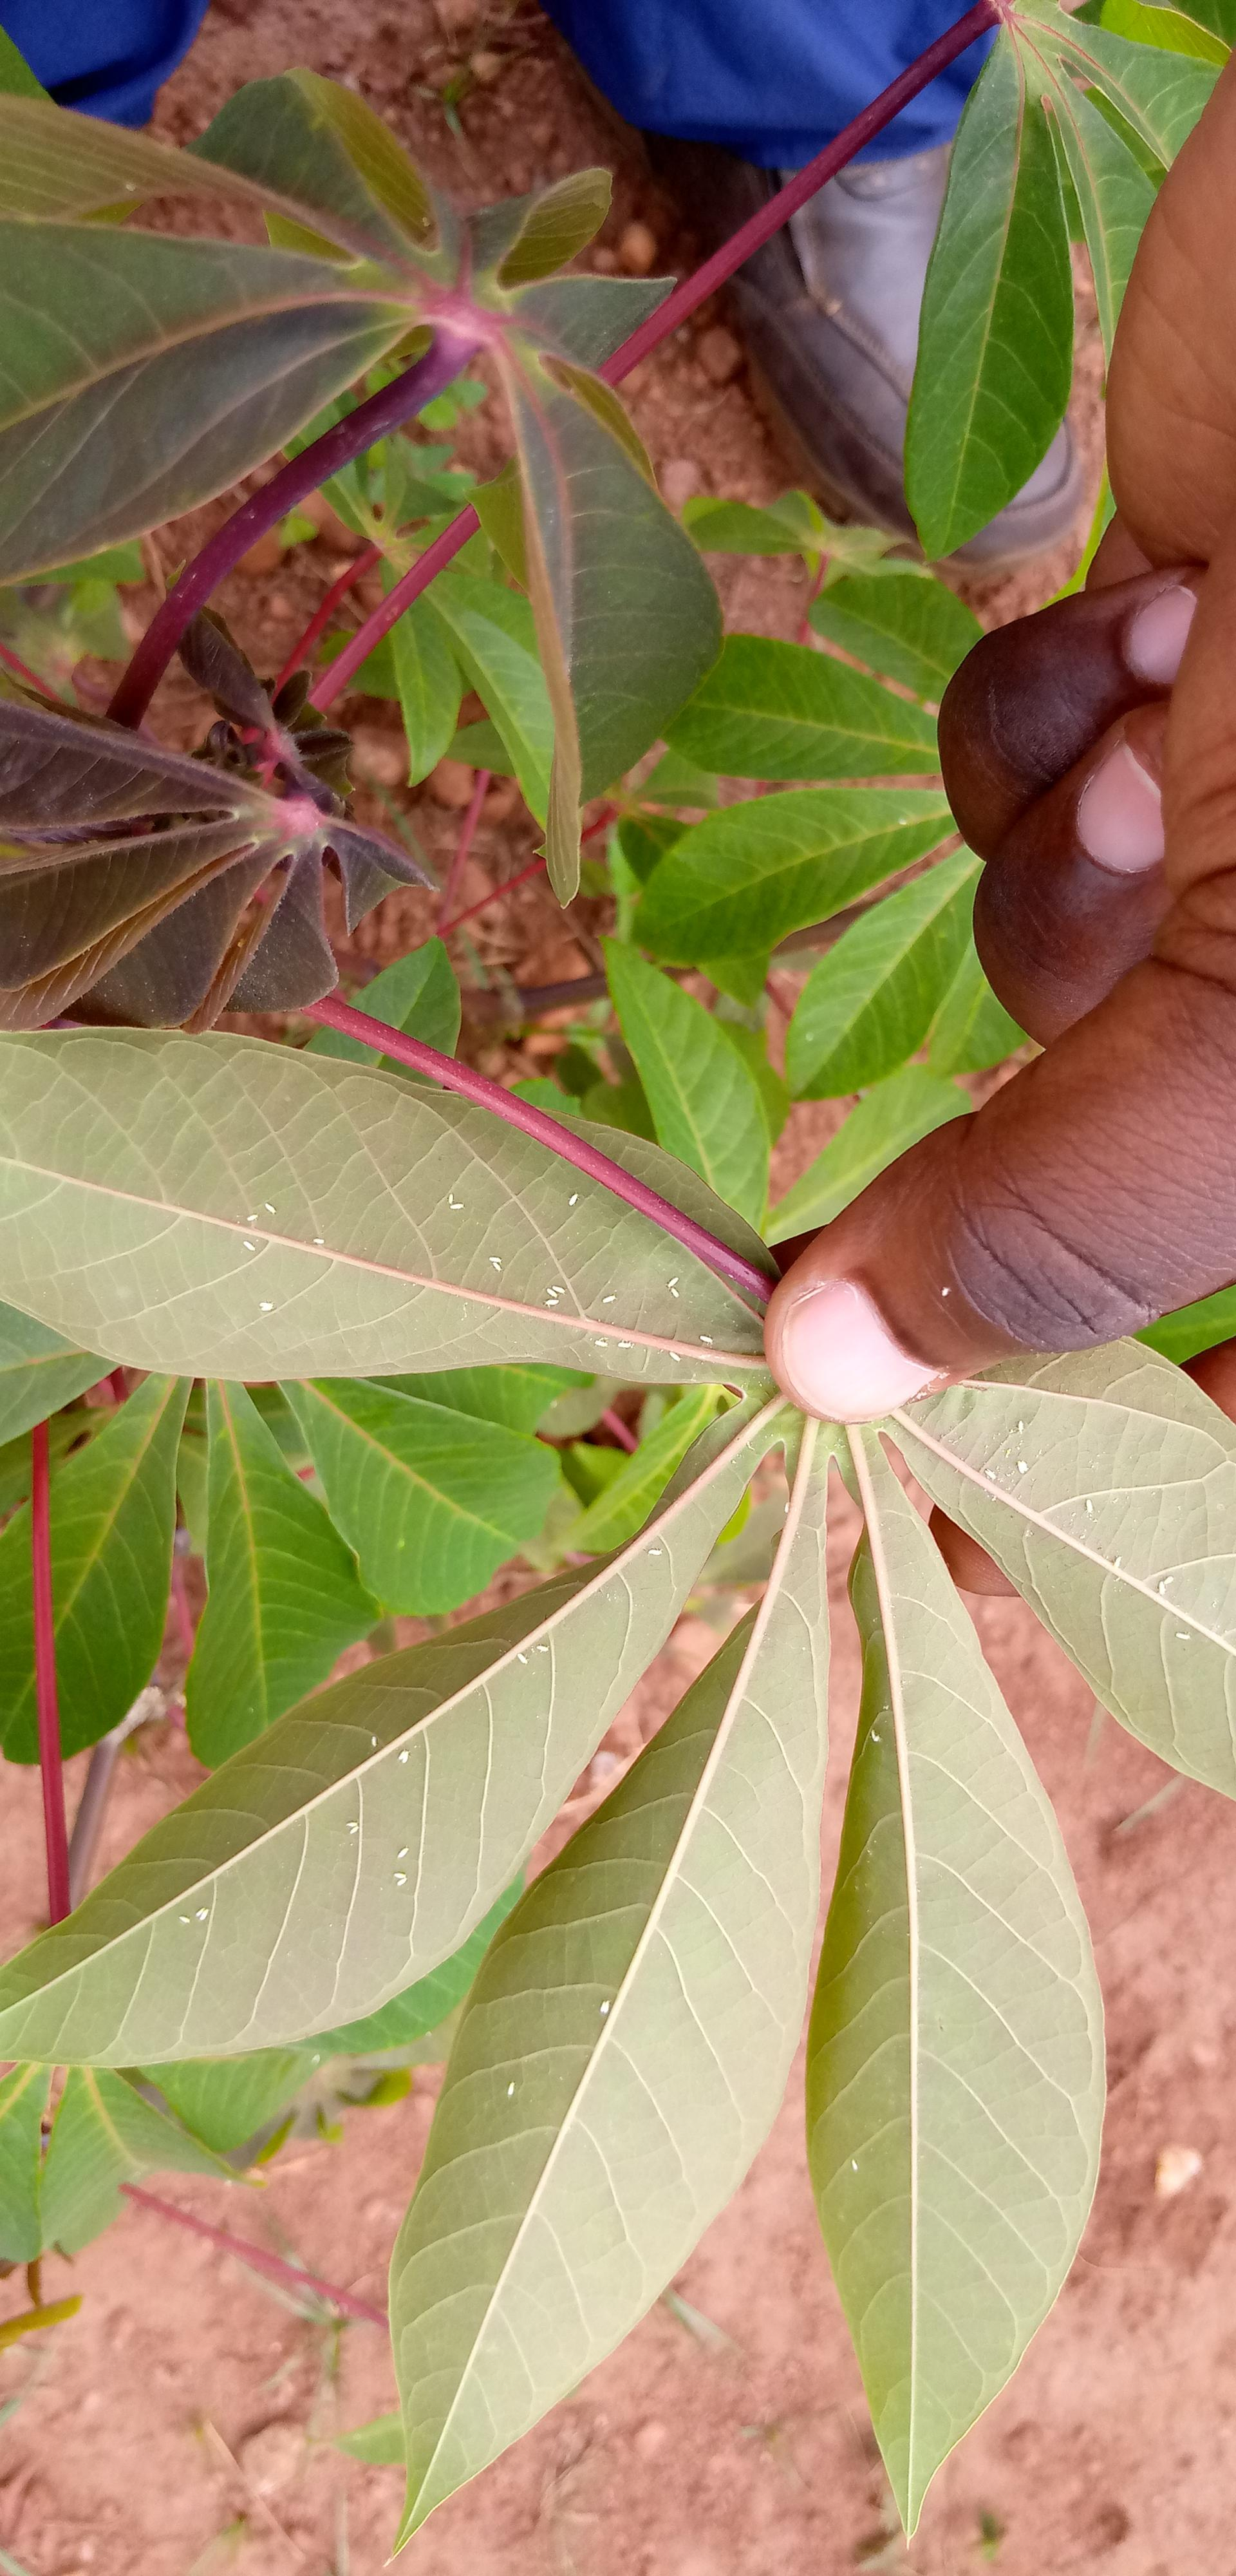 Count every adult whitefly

51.